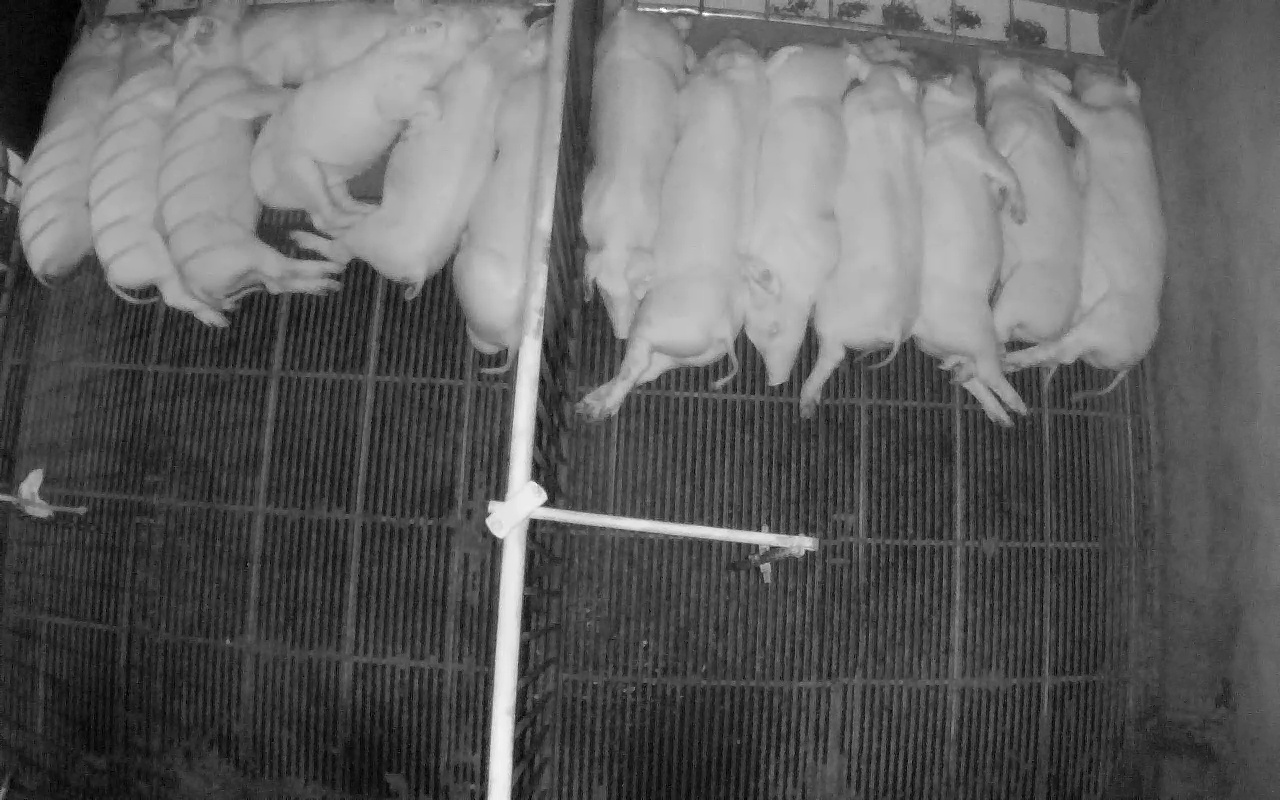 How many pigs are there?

14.